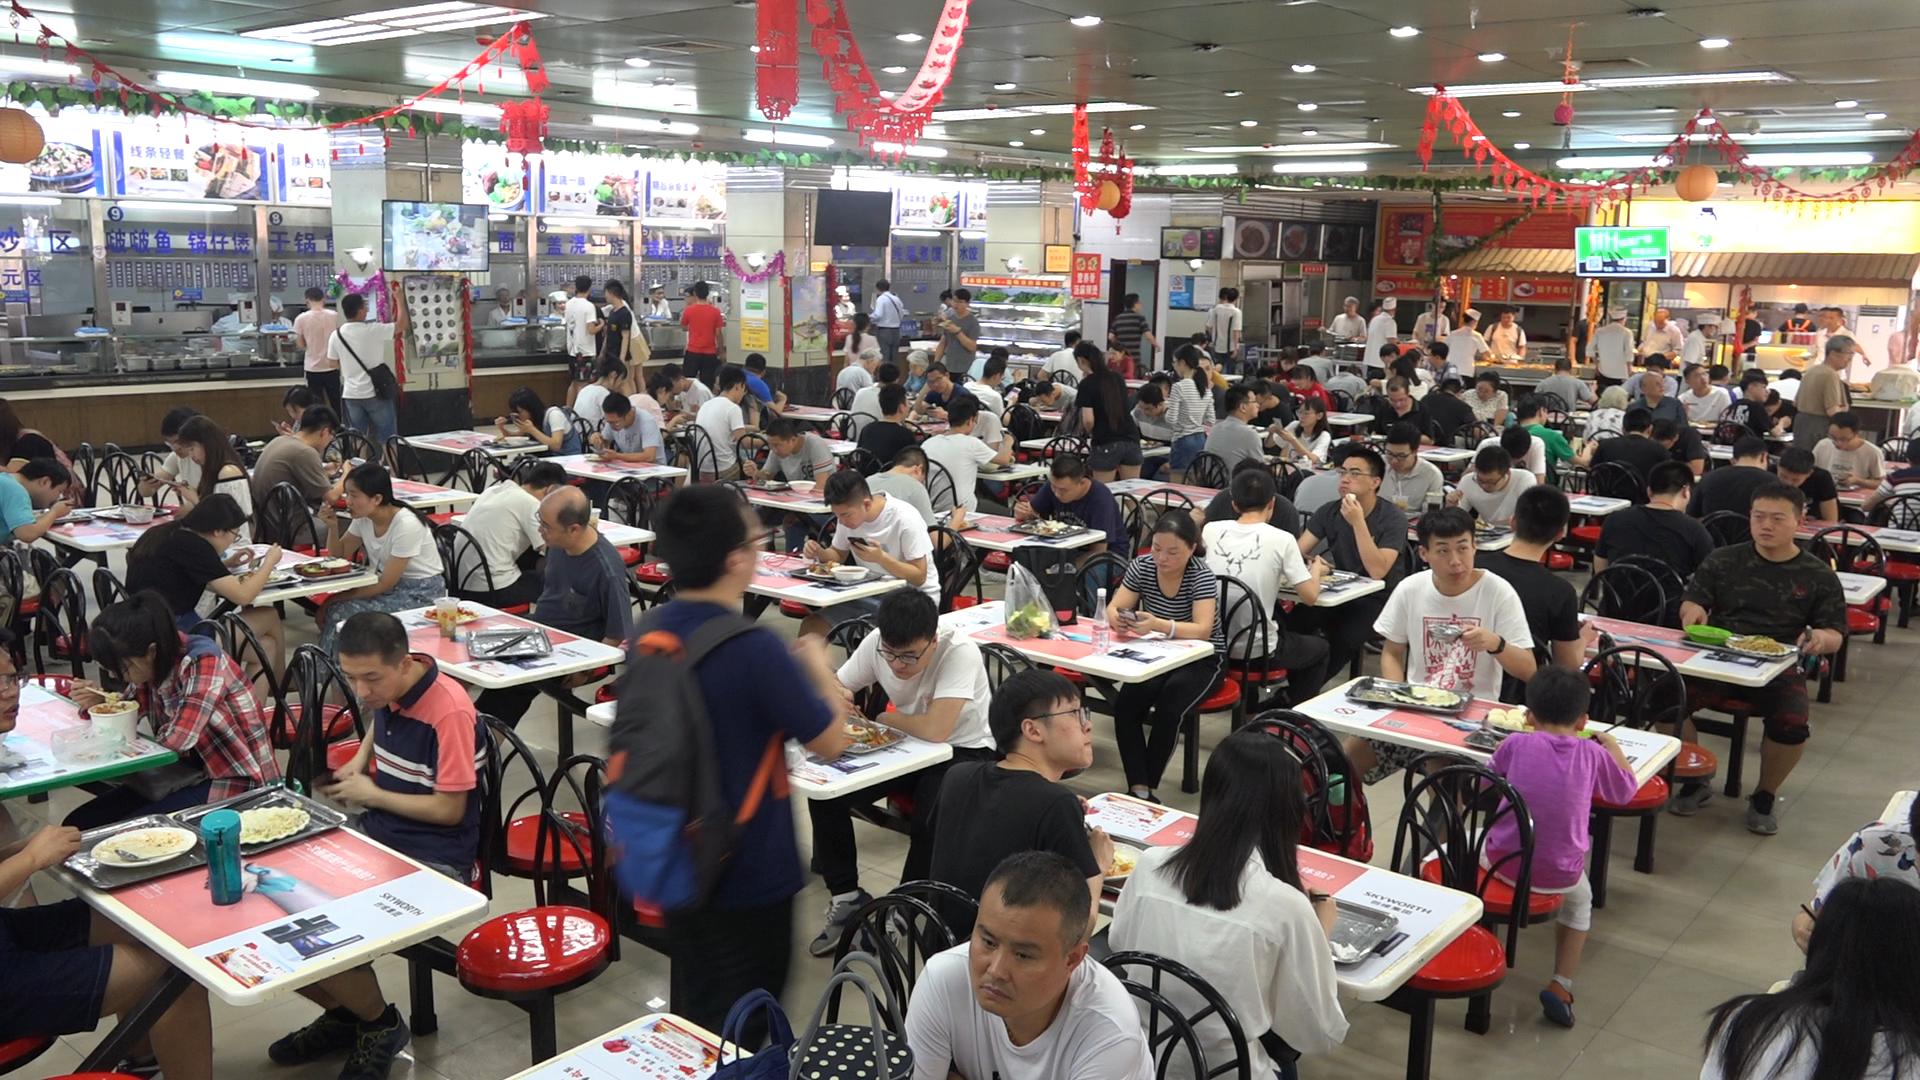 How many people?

124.